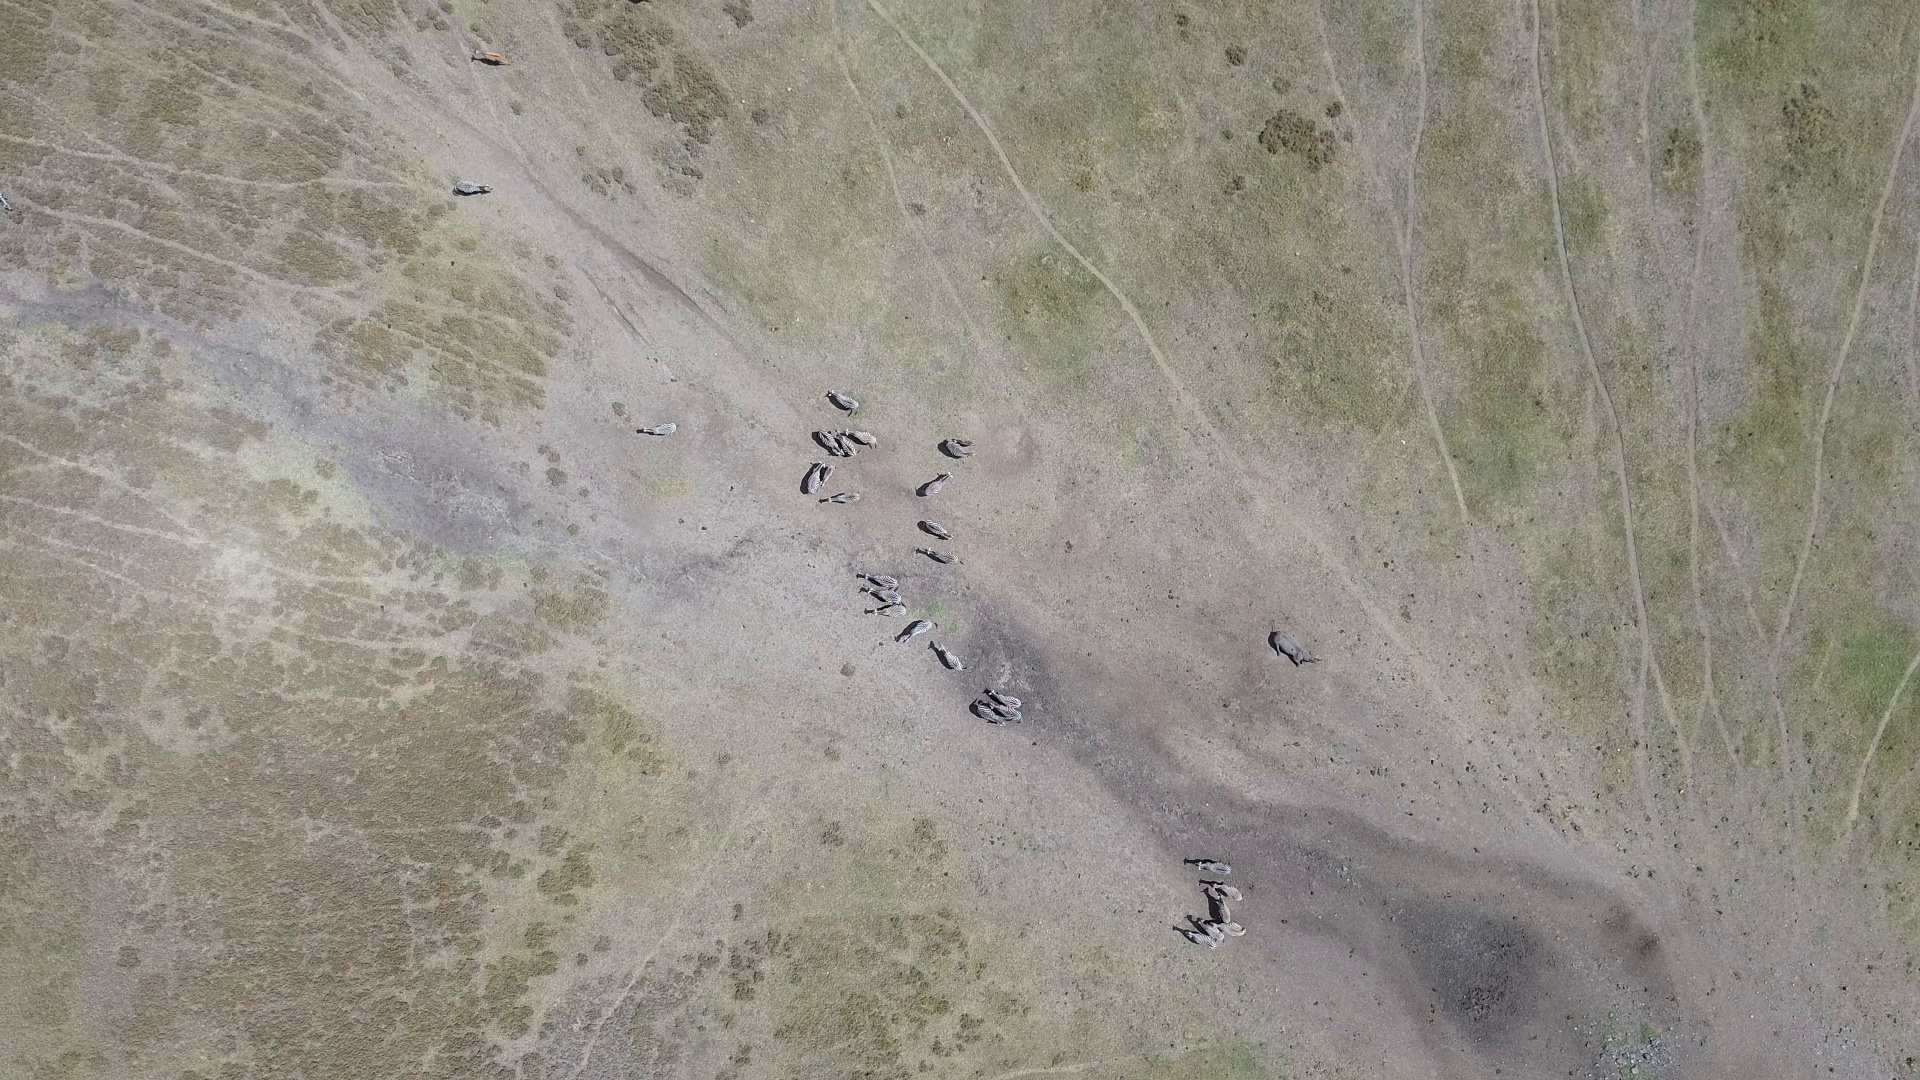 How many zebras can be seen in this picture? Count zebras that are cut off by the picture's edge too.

28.